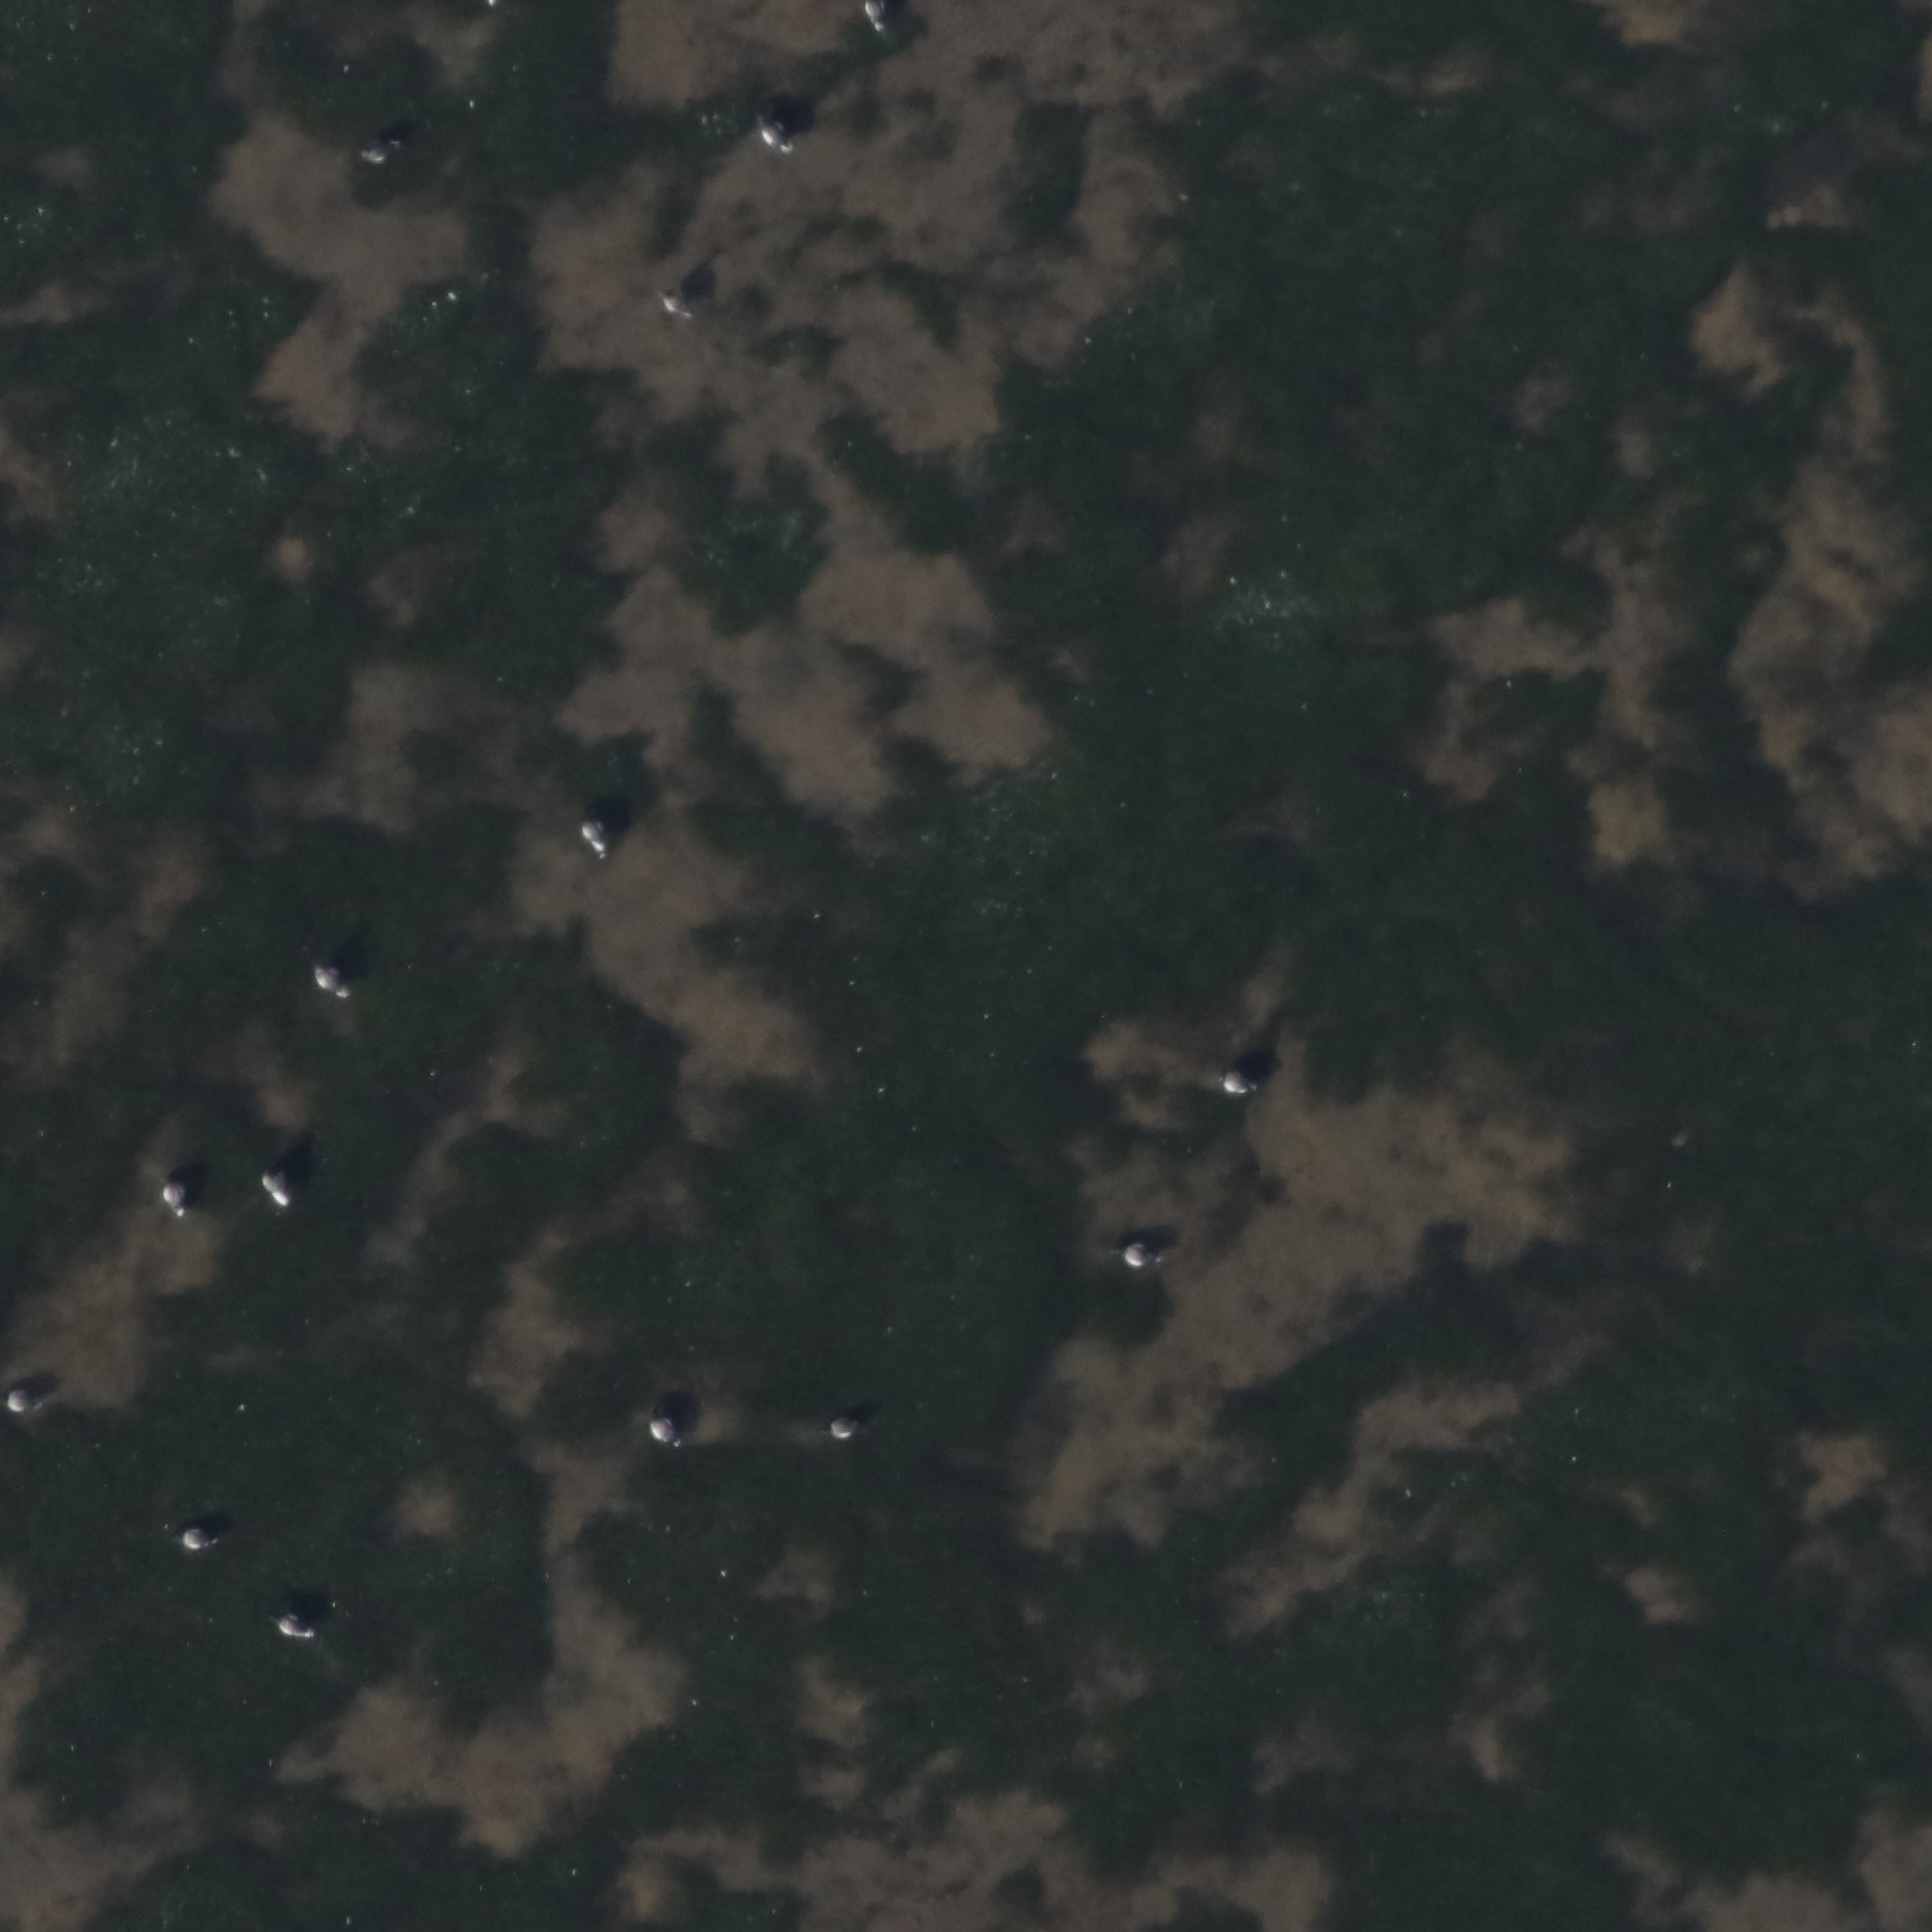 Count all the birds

15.